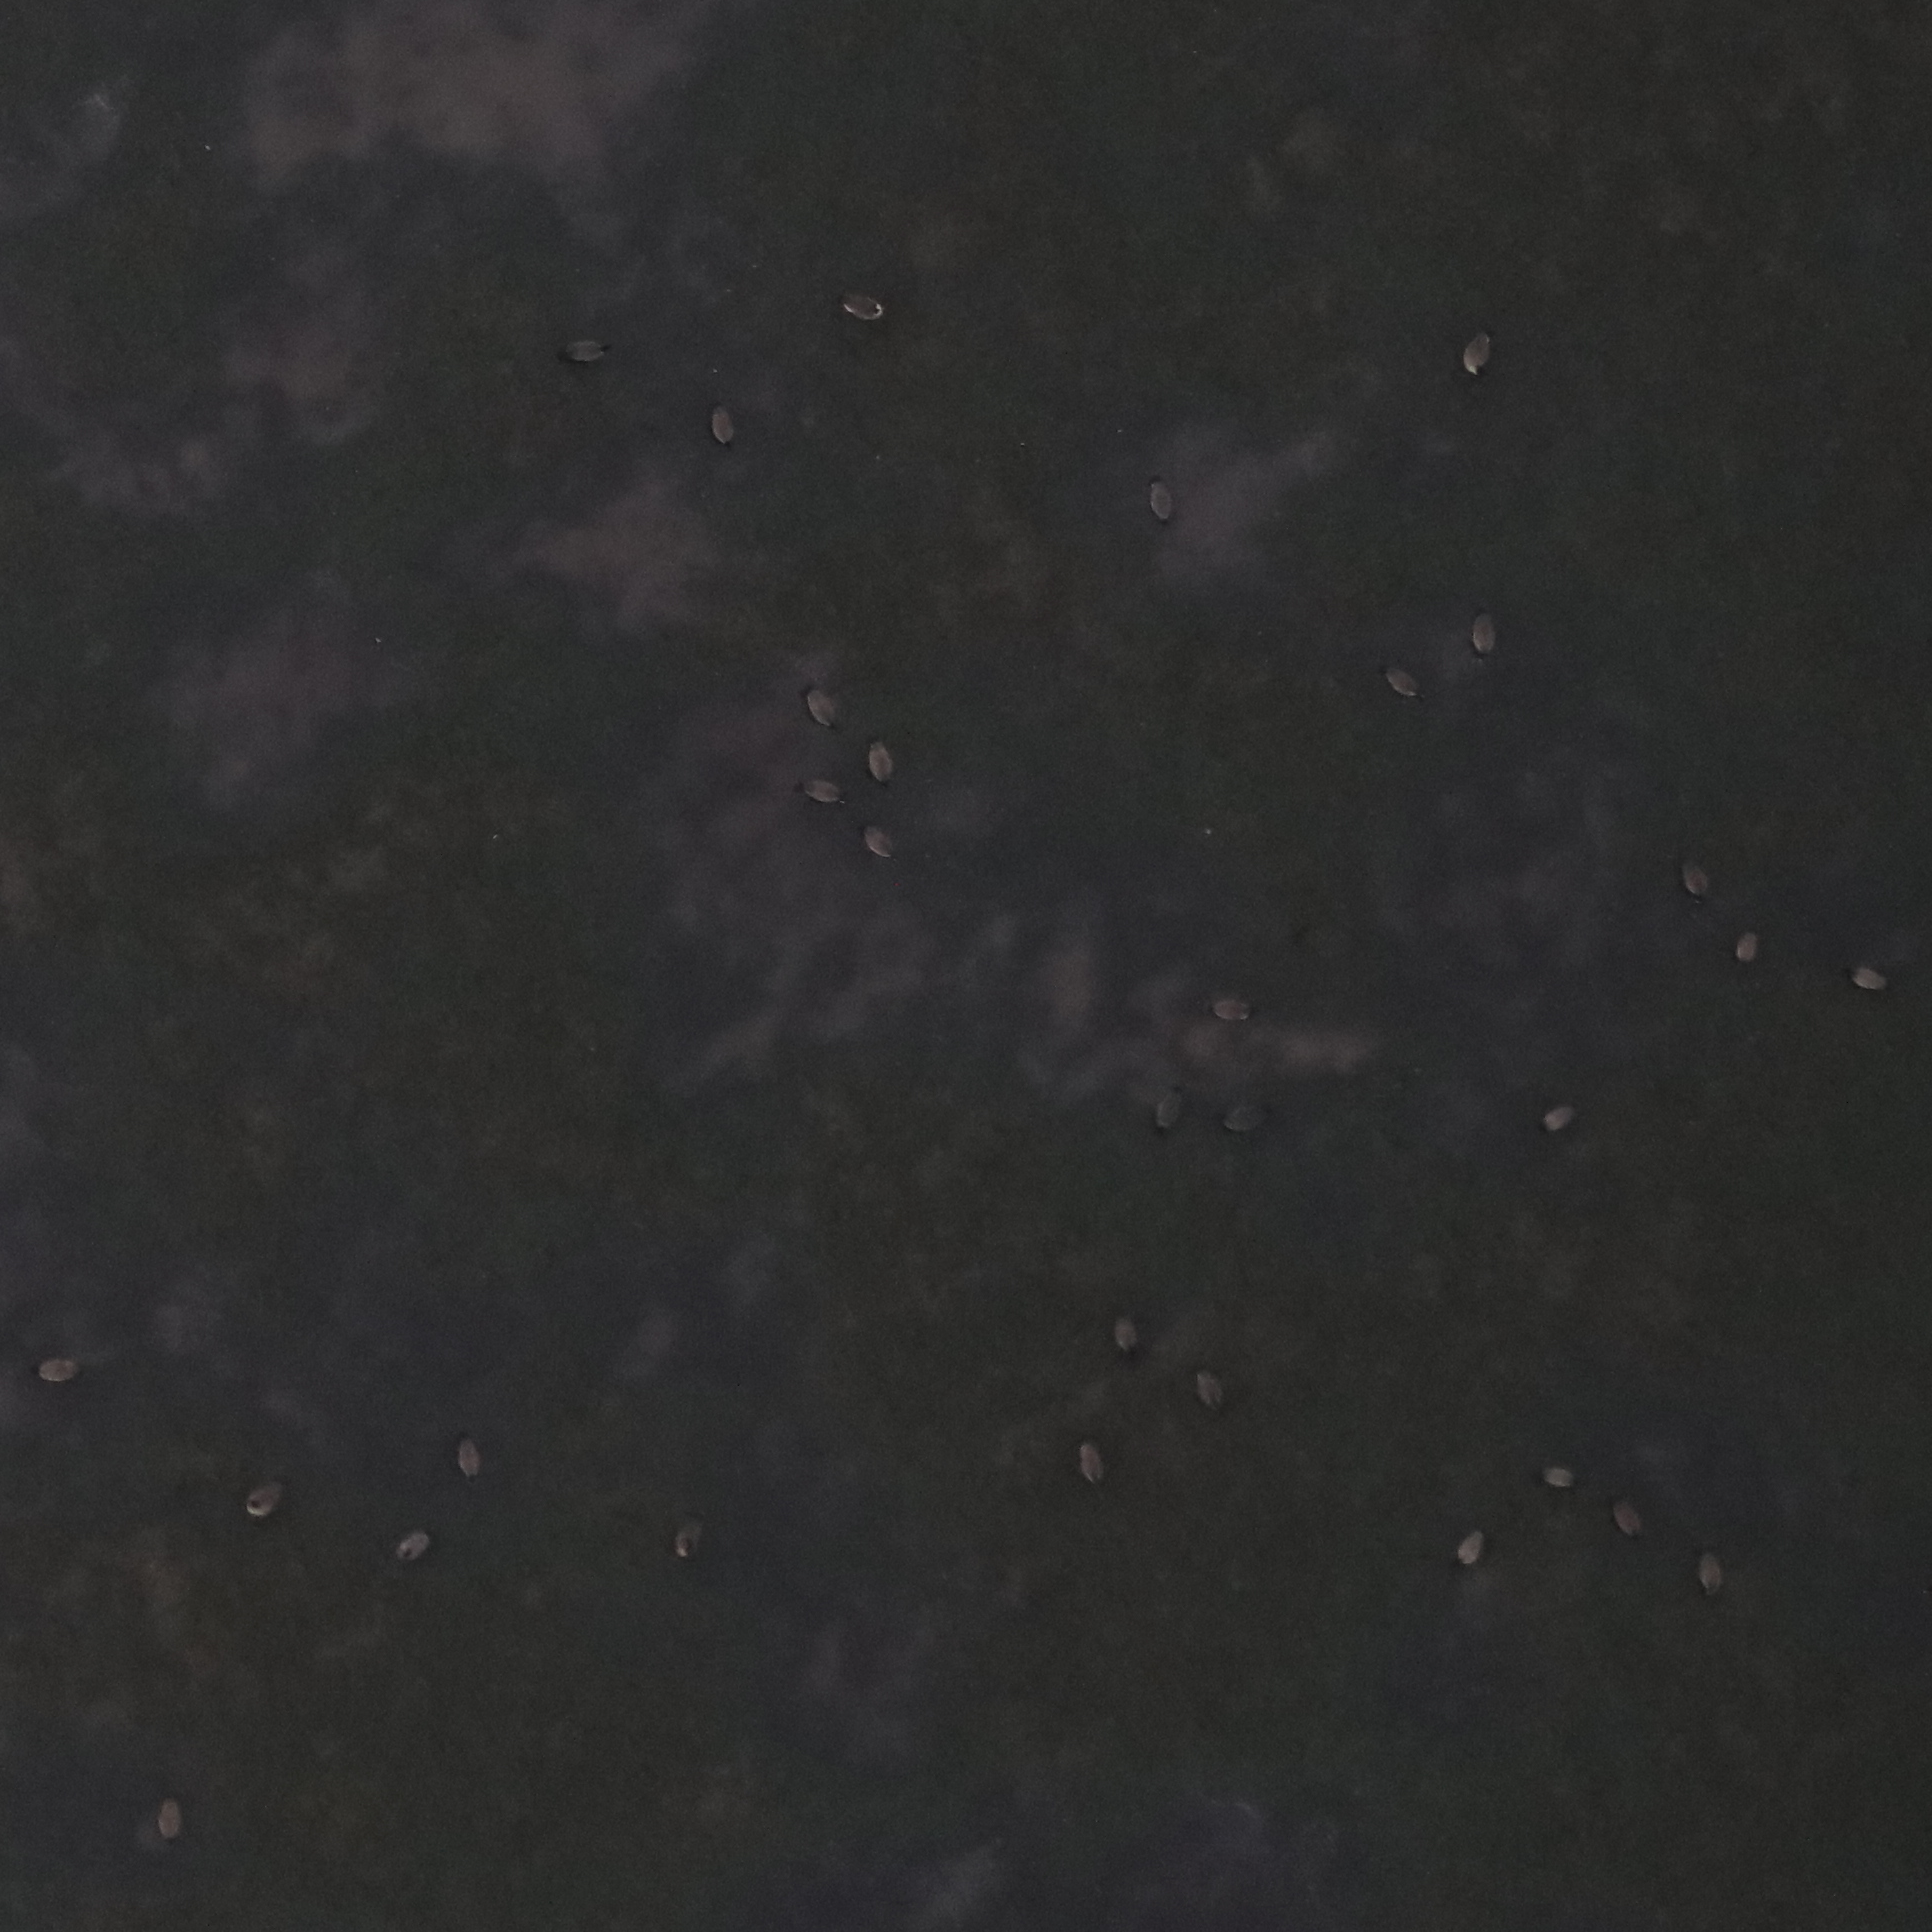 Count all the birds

31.